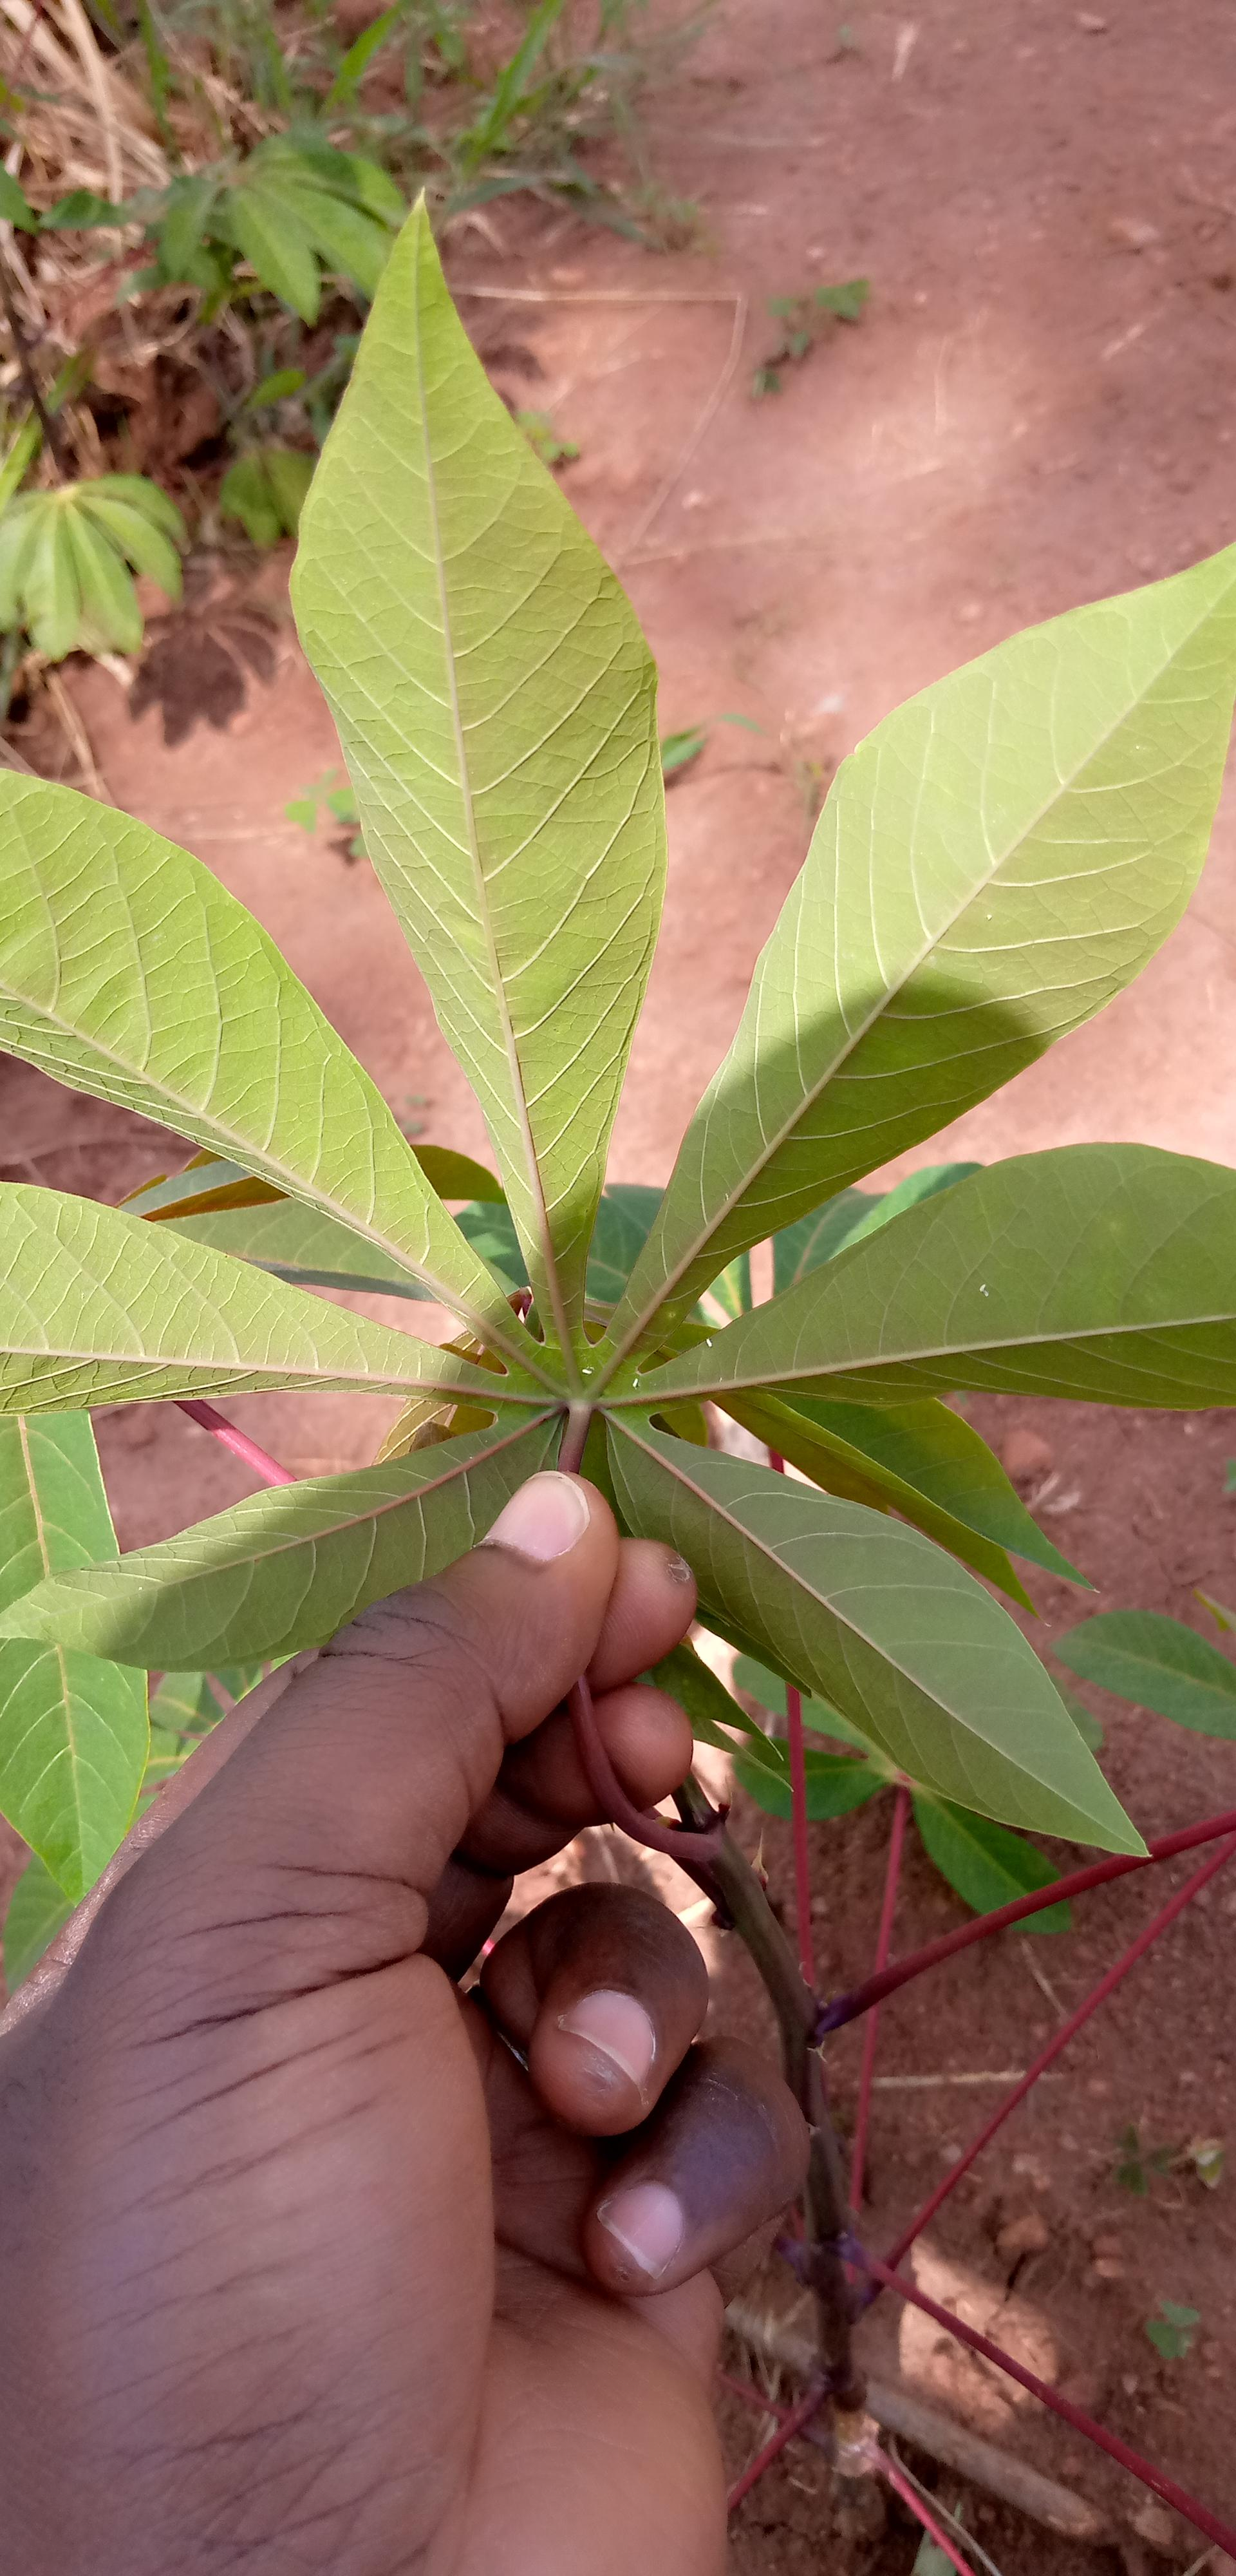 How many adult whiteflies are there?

5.